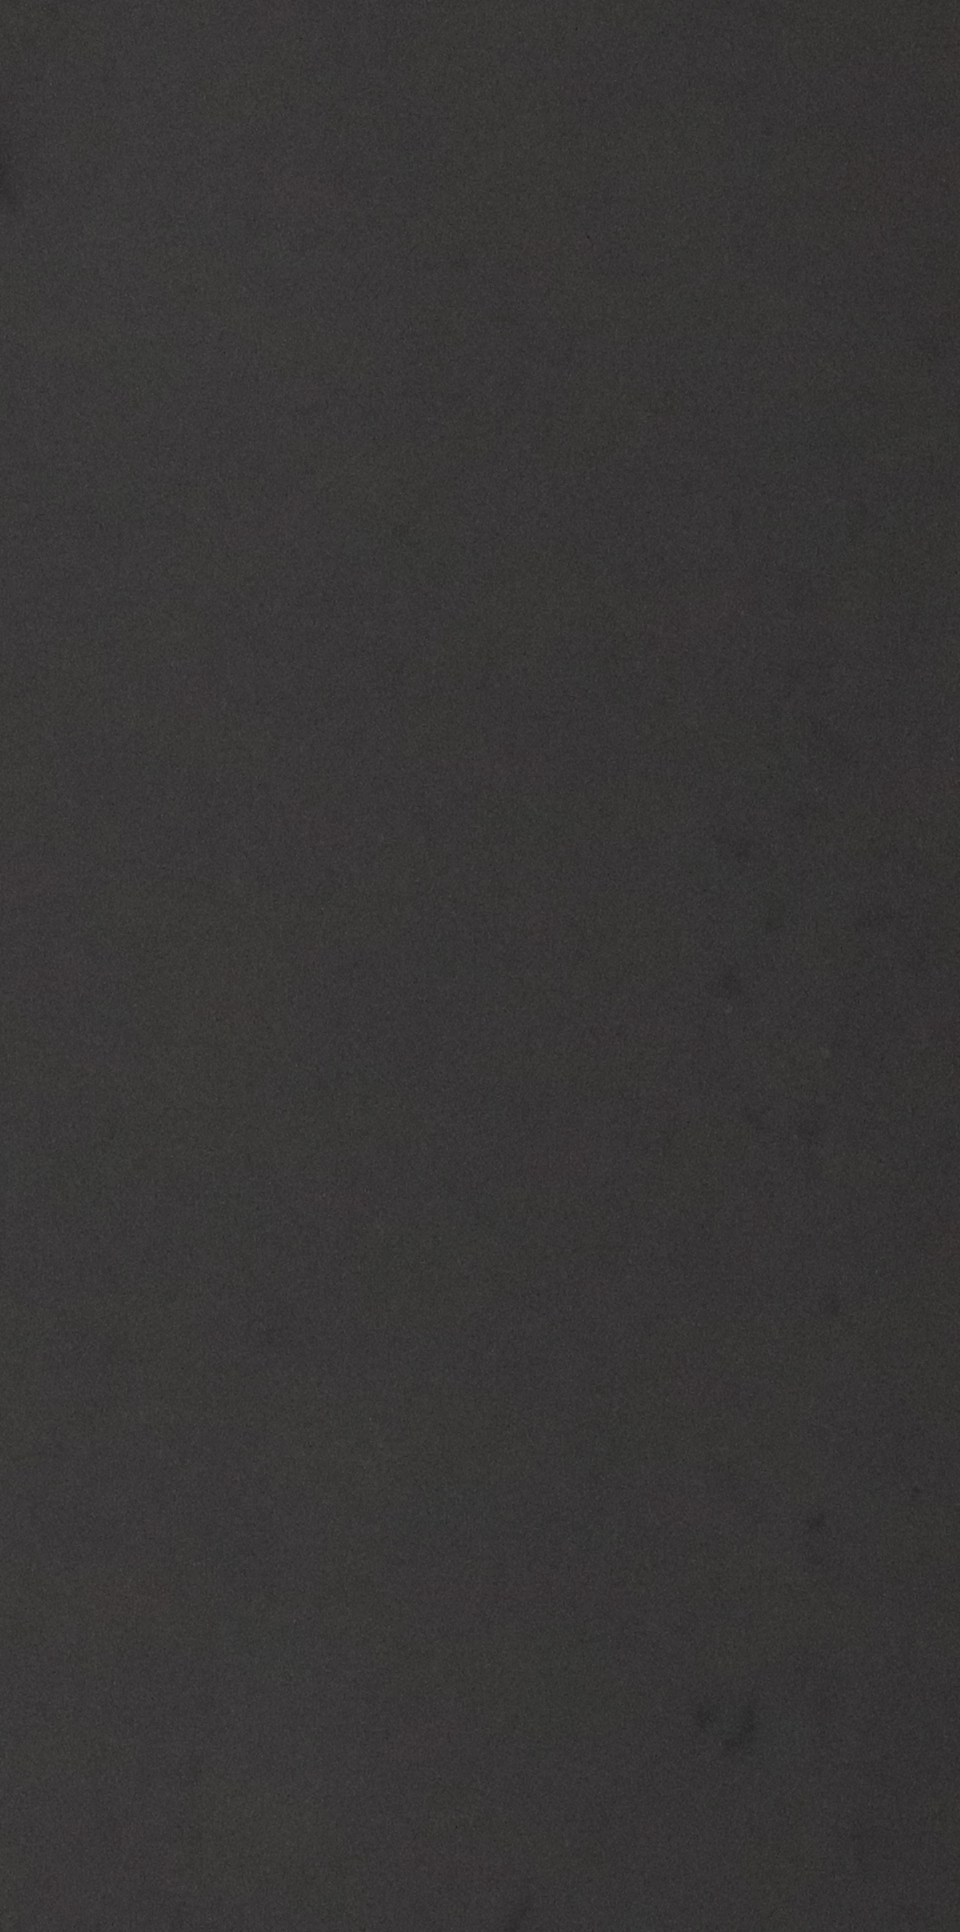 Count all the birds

0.